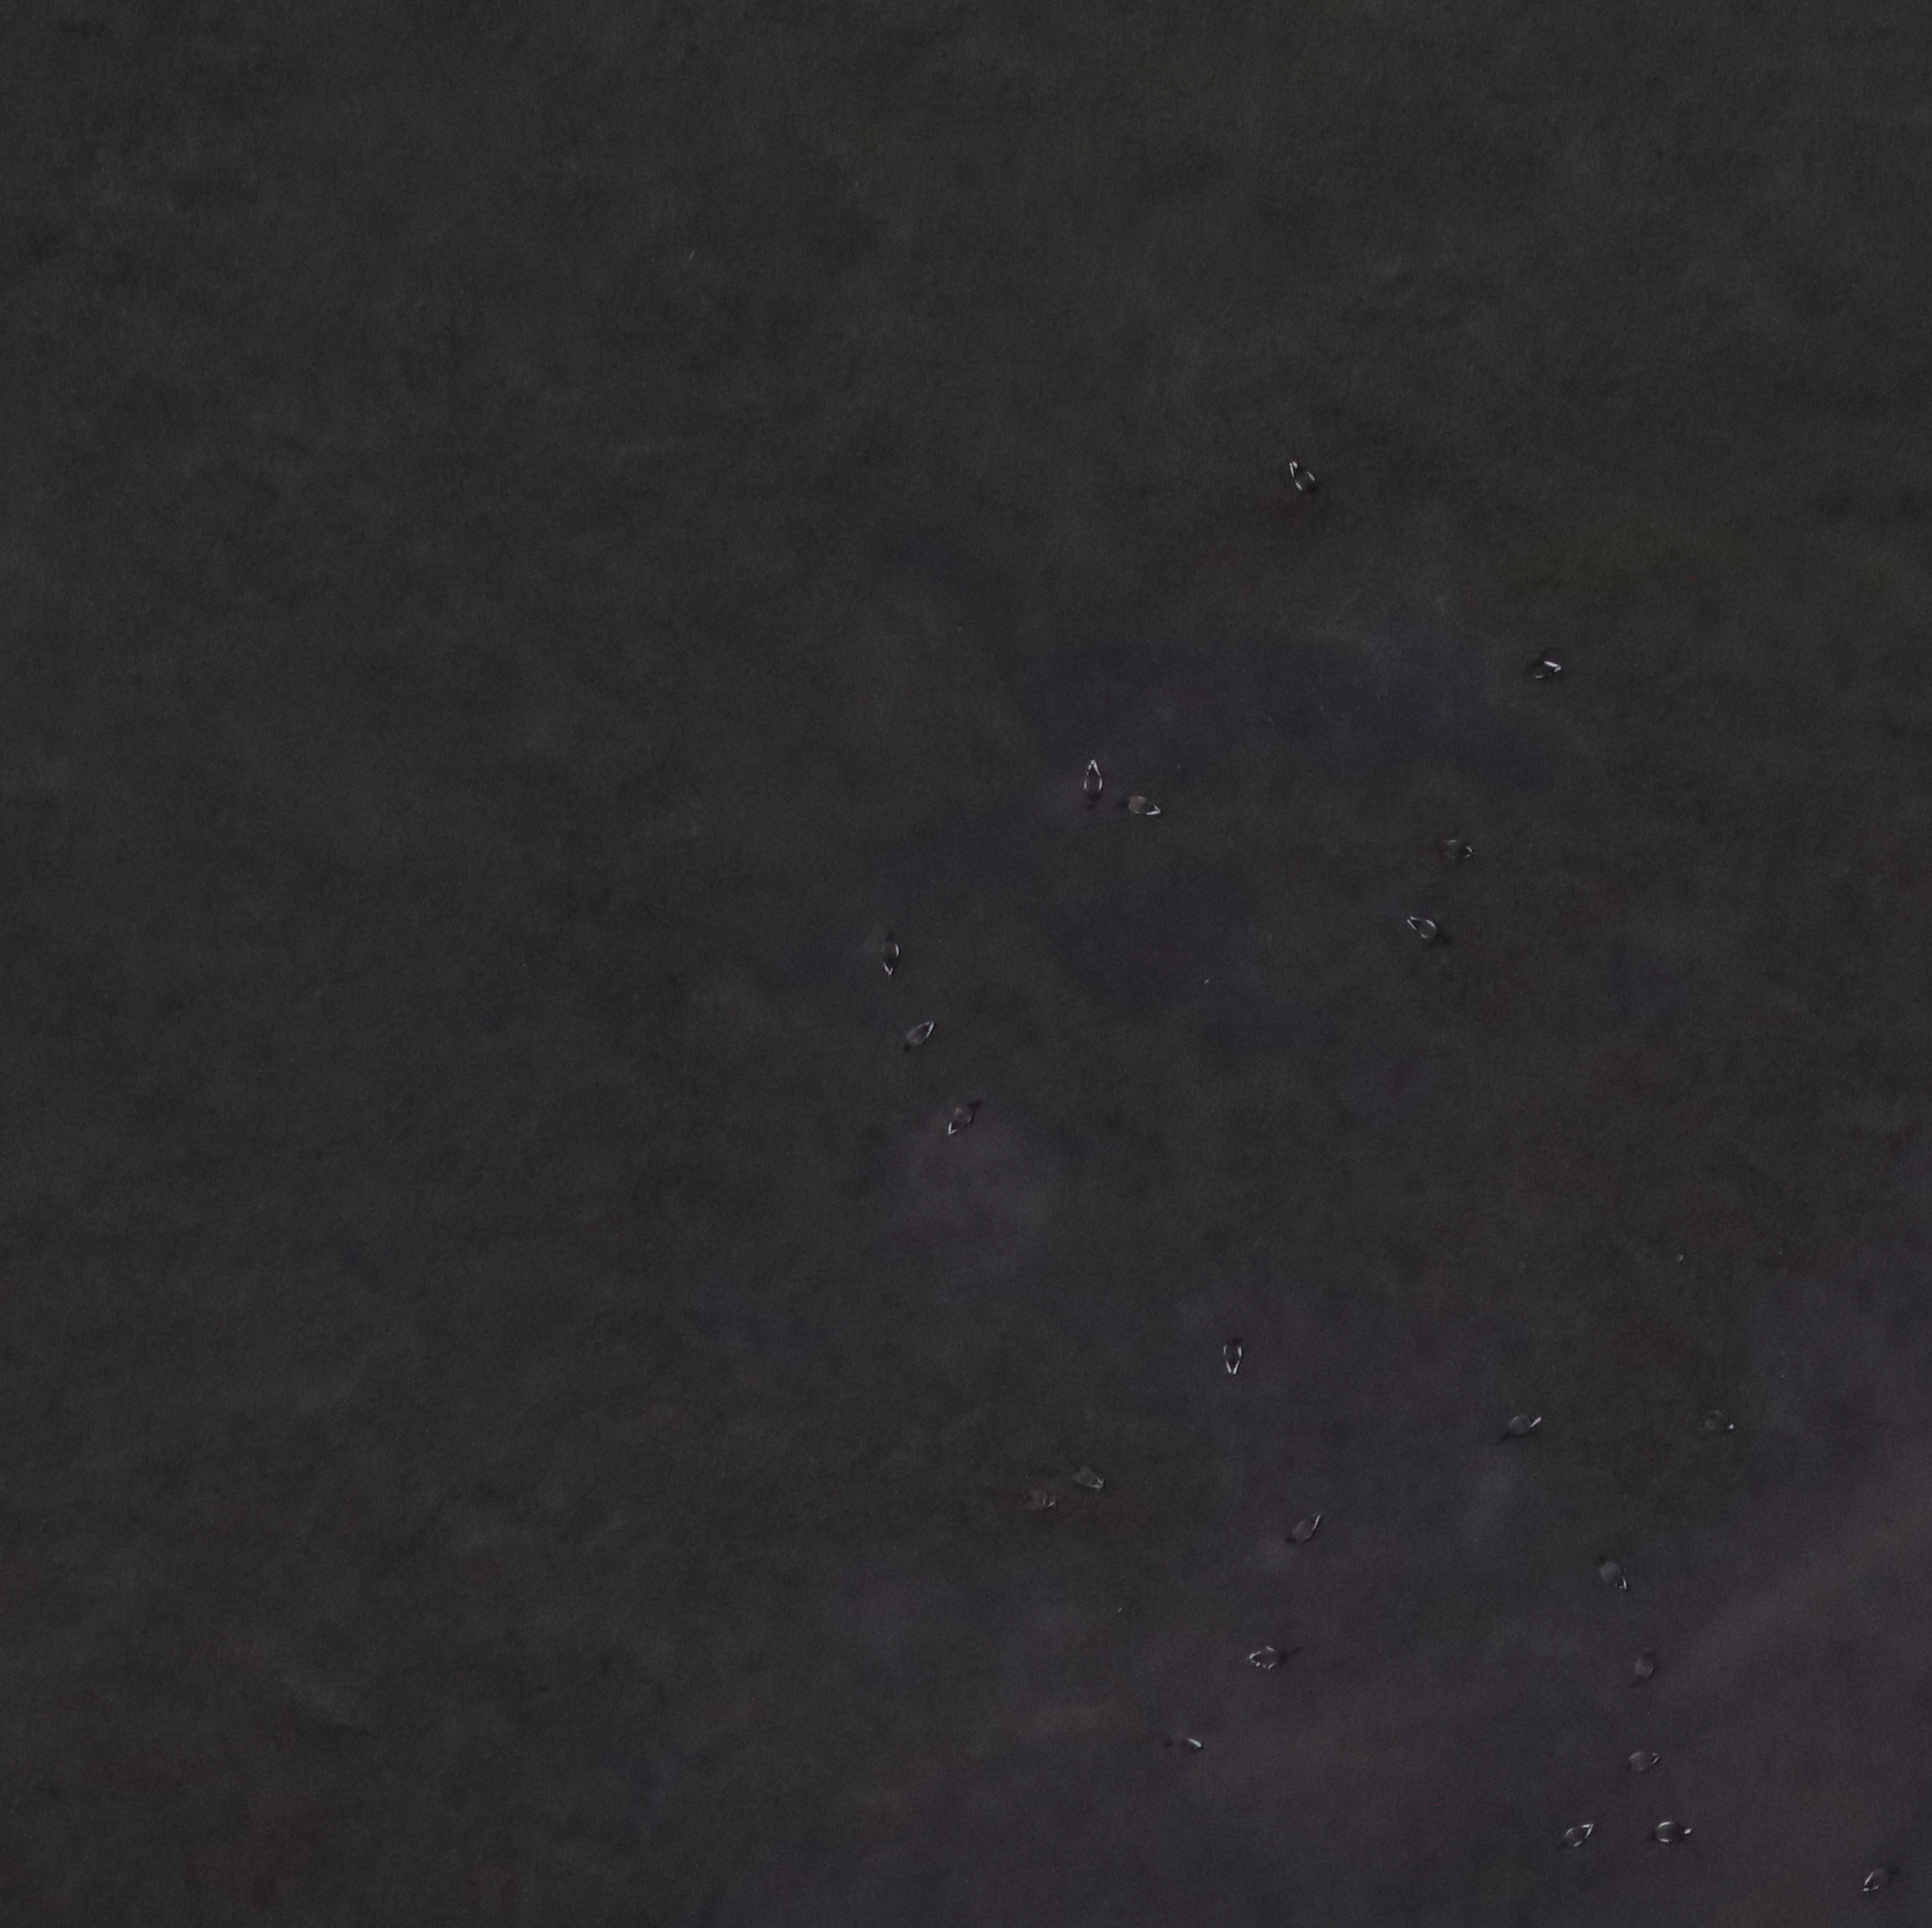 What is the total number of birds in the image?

23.